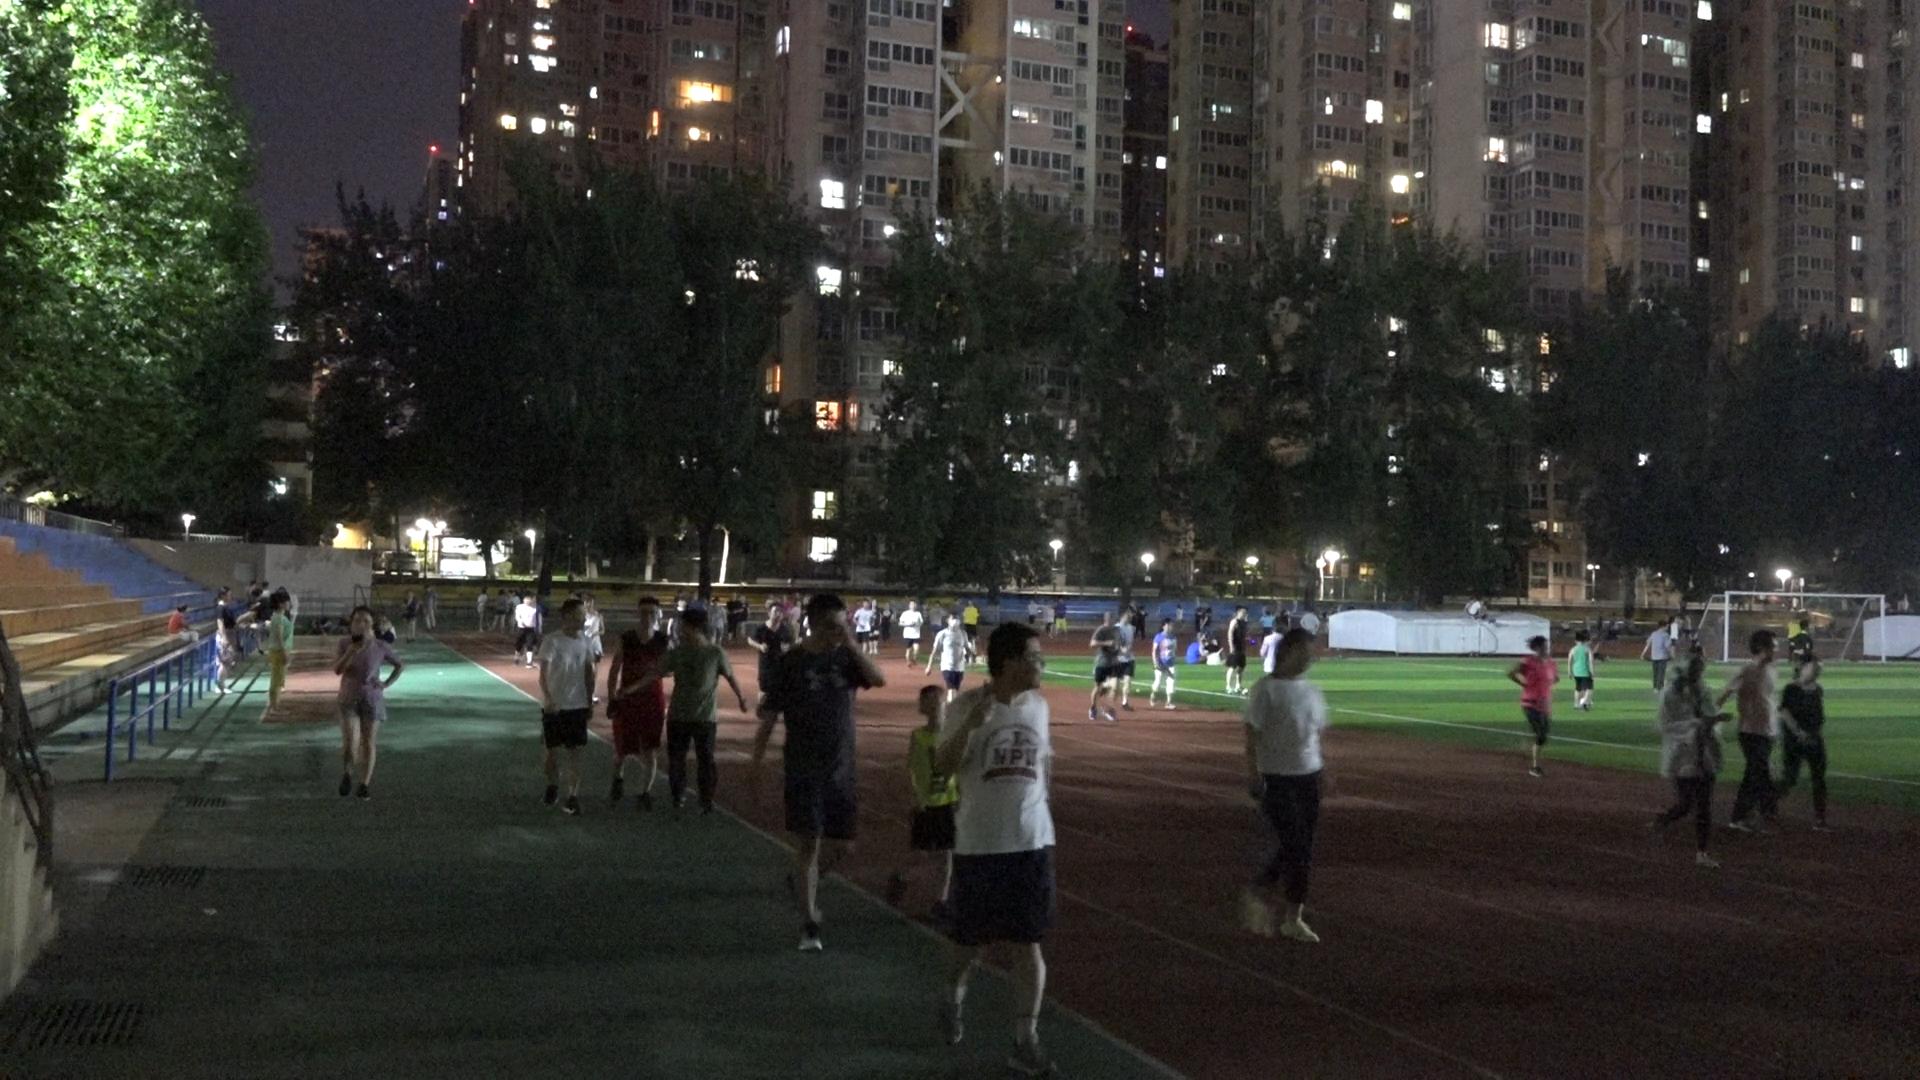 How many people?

62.